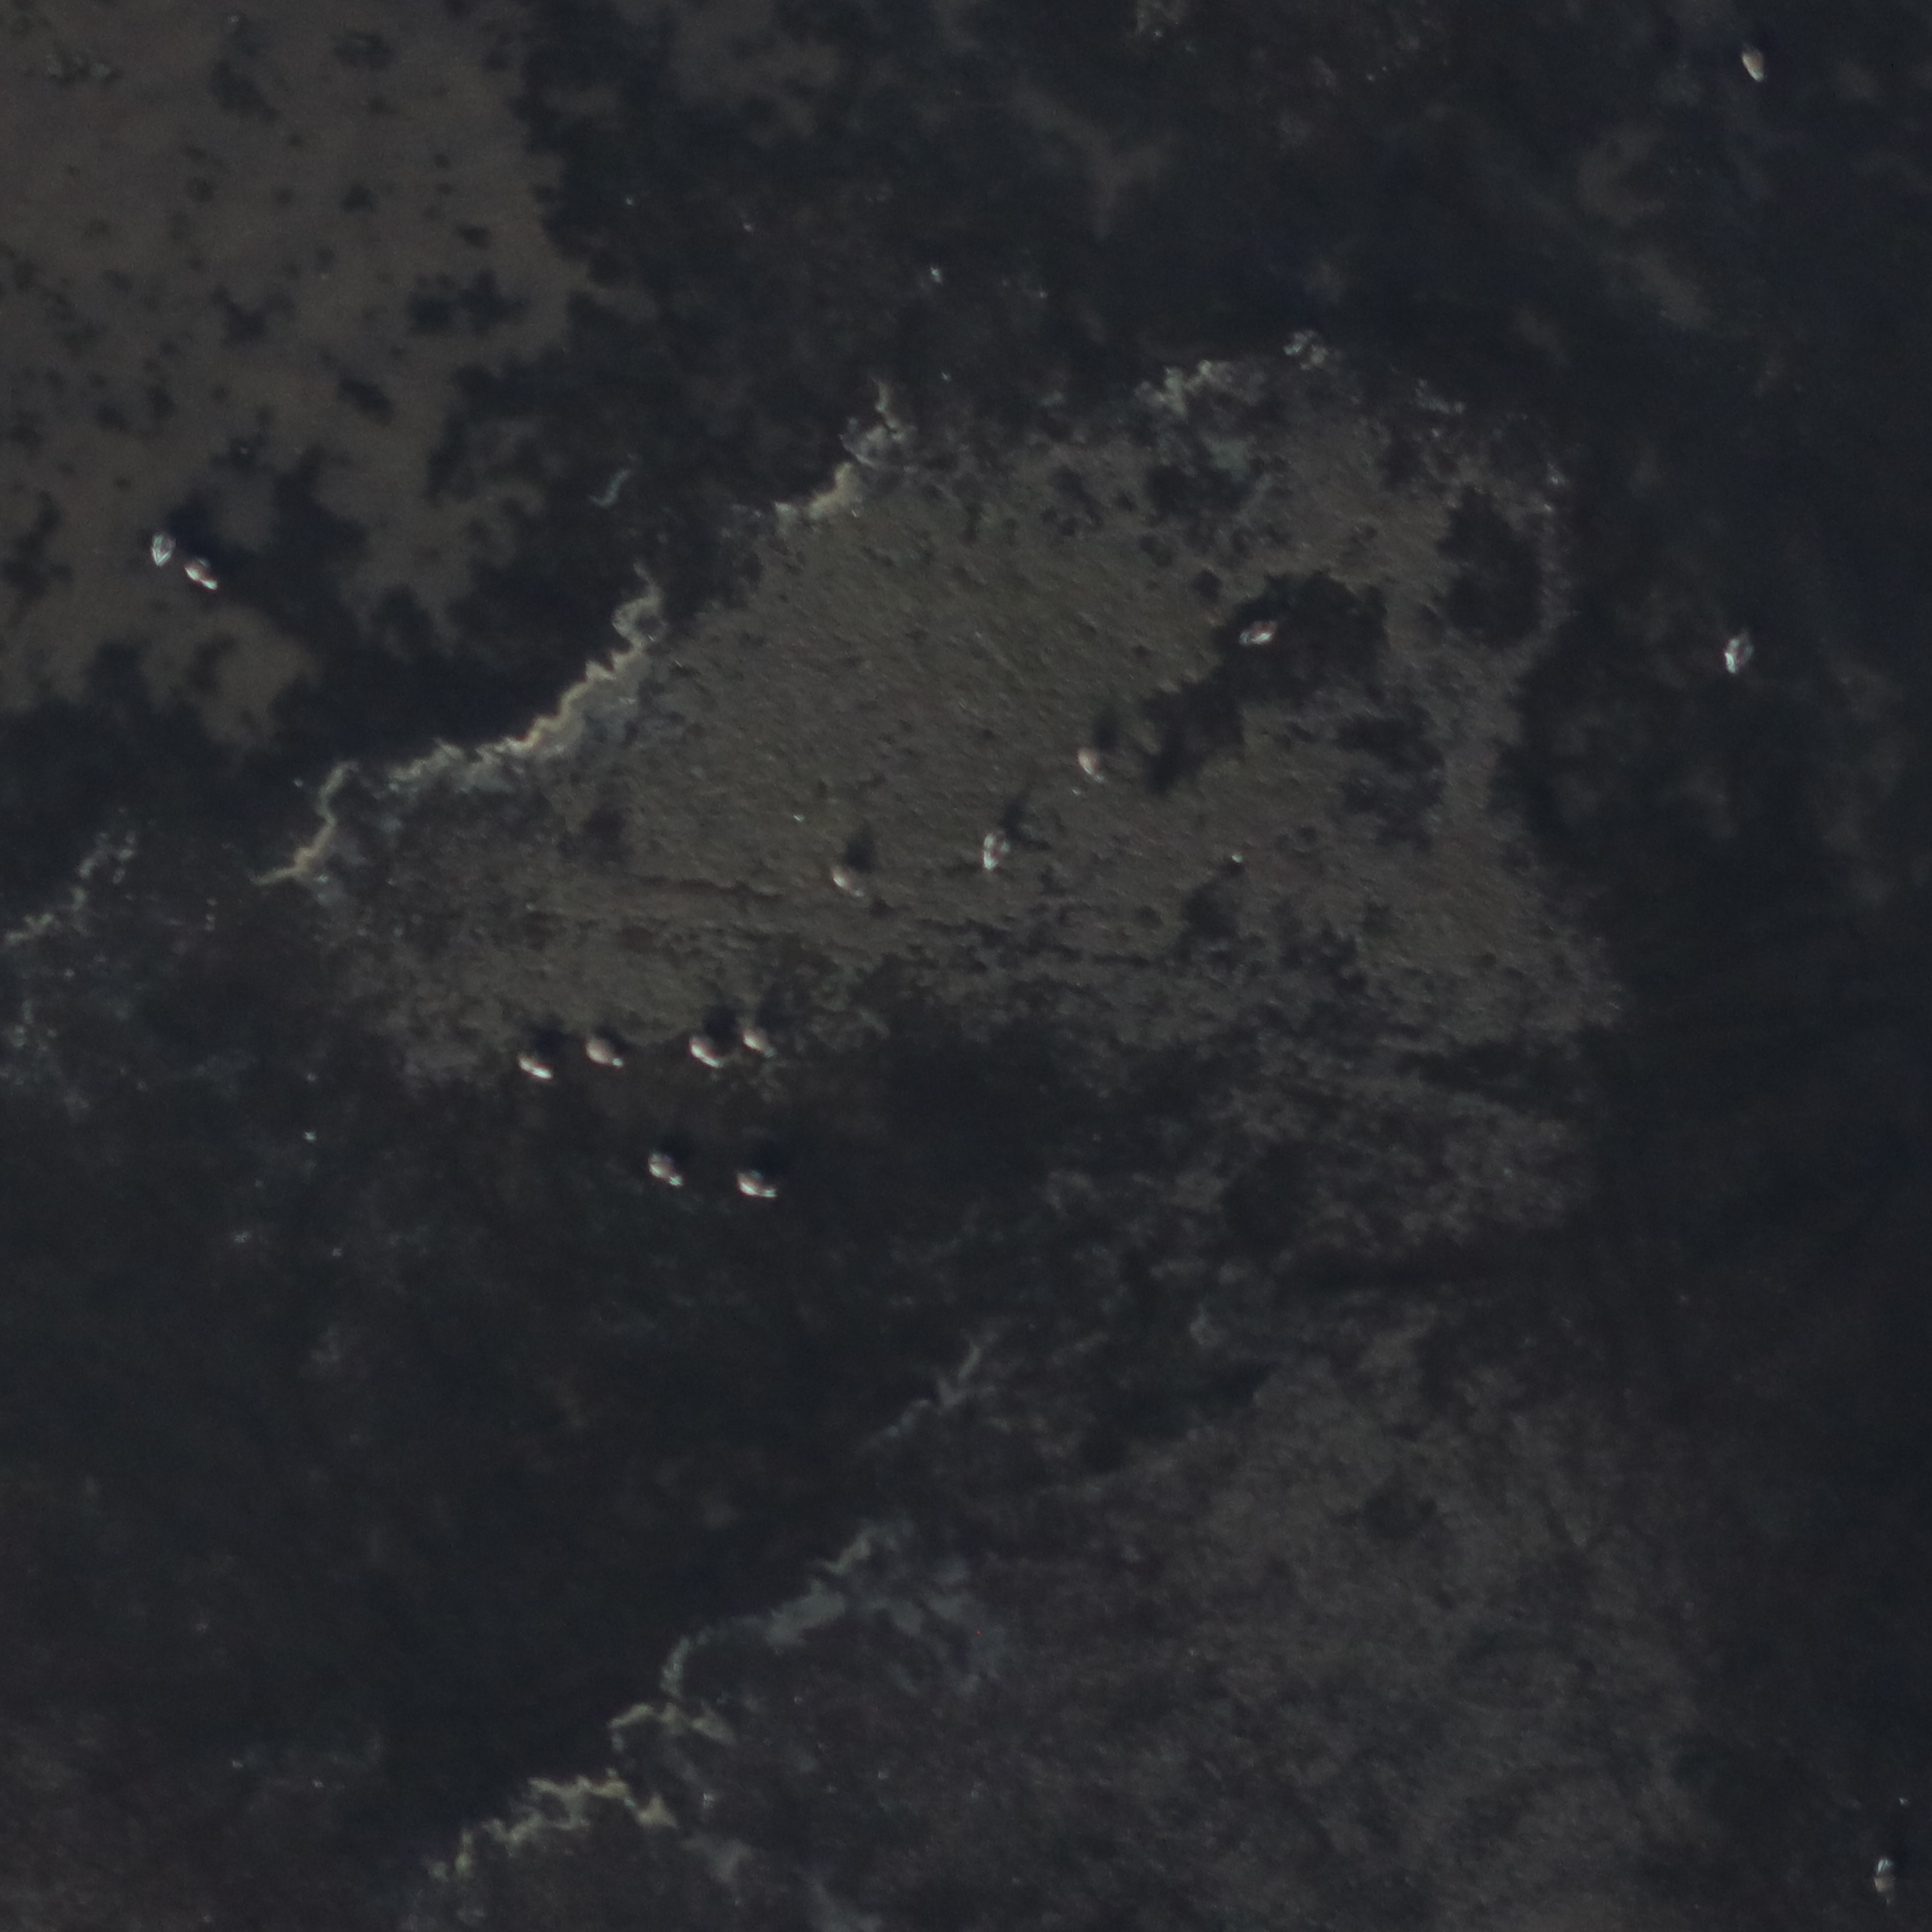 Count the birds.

15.